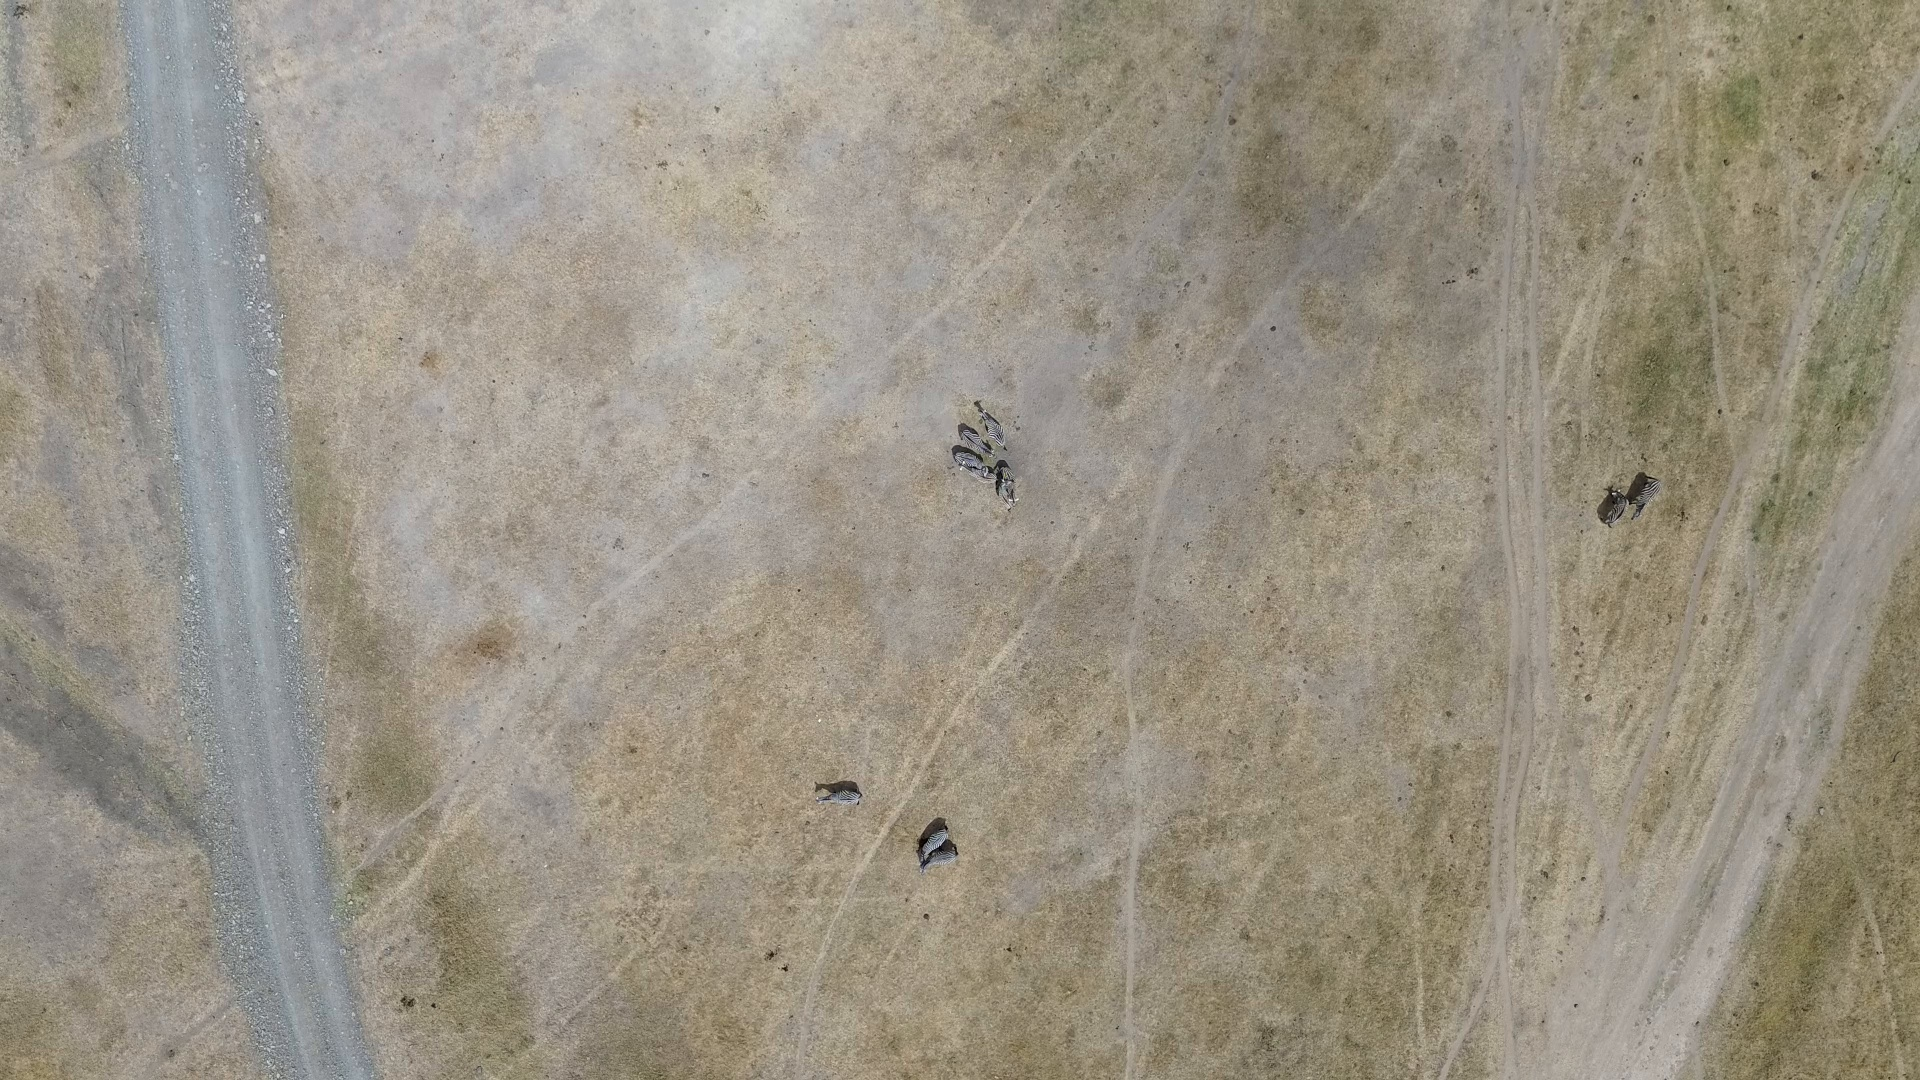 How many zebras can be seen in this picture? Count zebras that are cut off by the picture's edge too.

11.